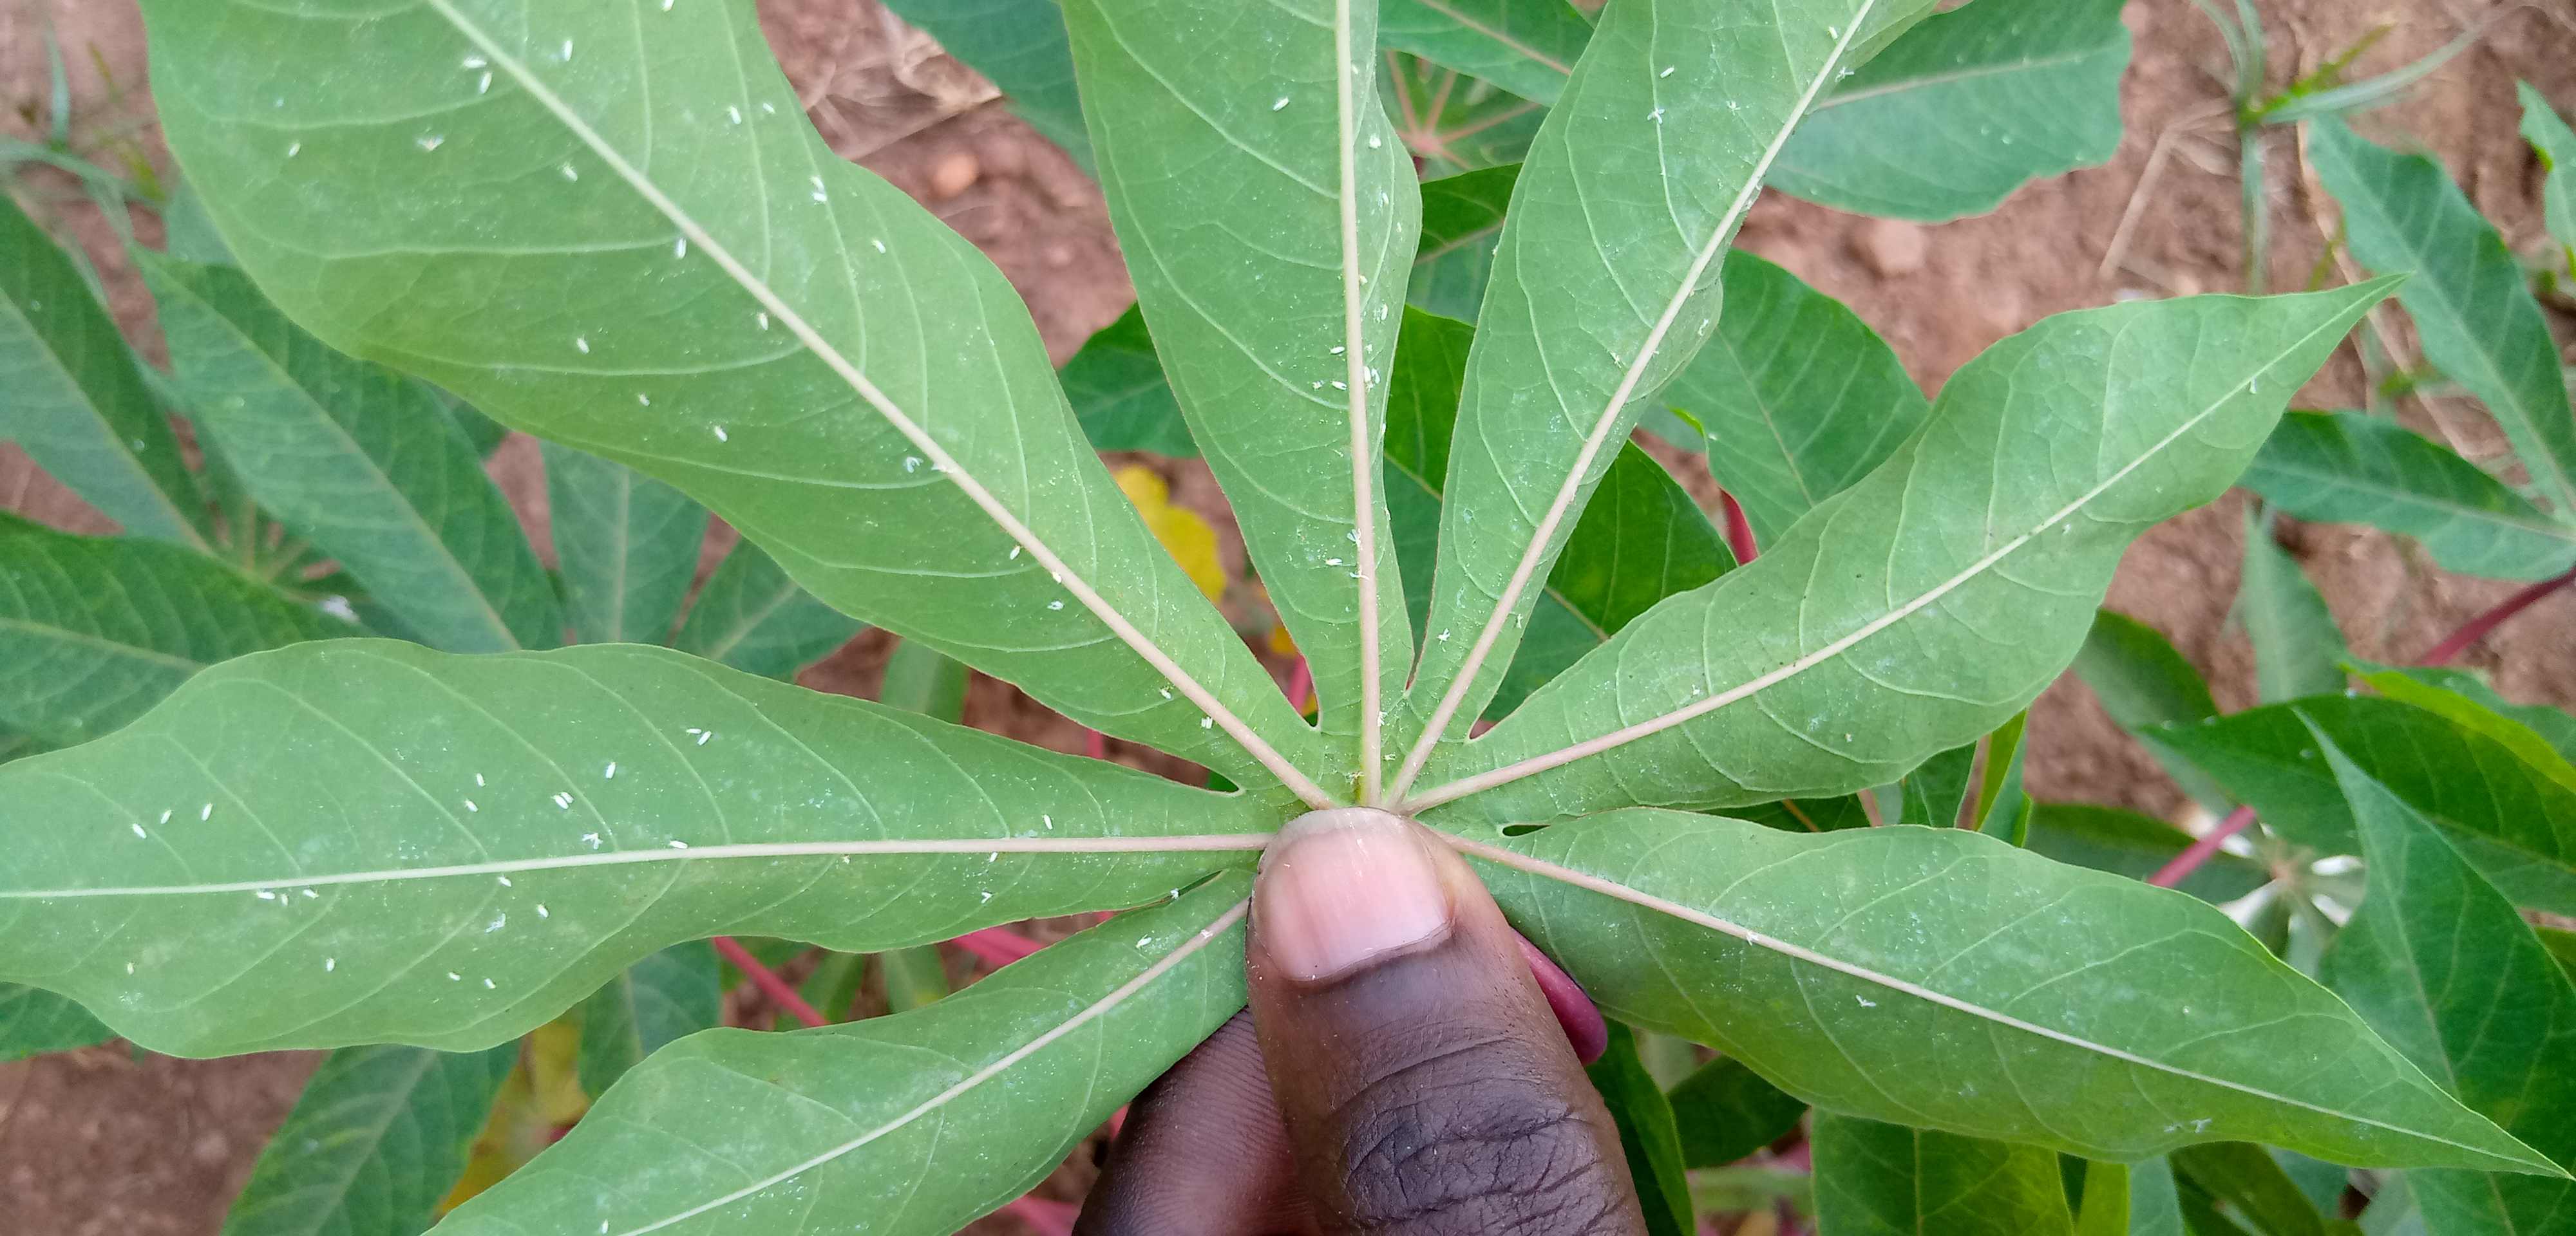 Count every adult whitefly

54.